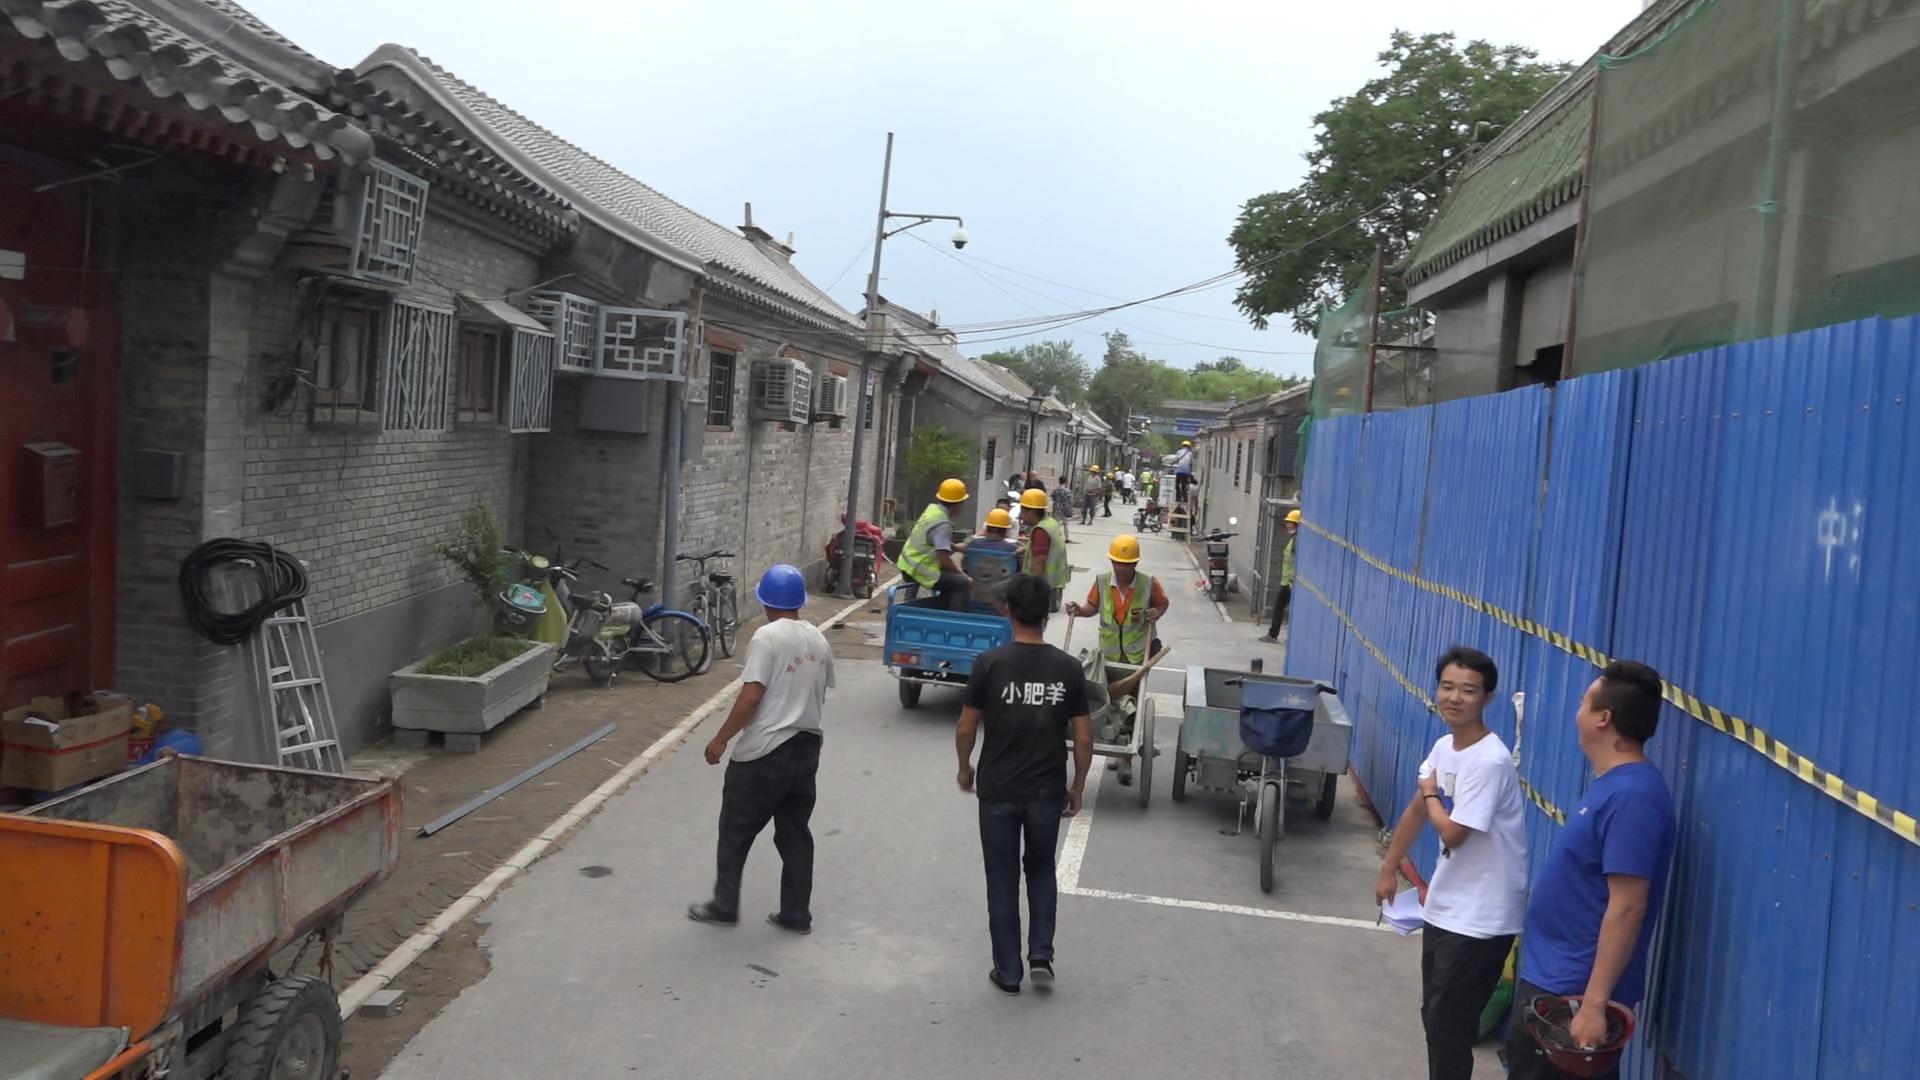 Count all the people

19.